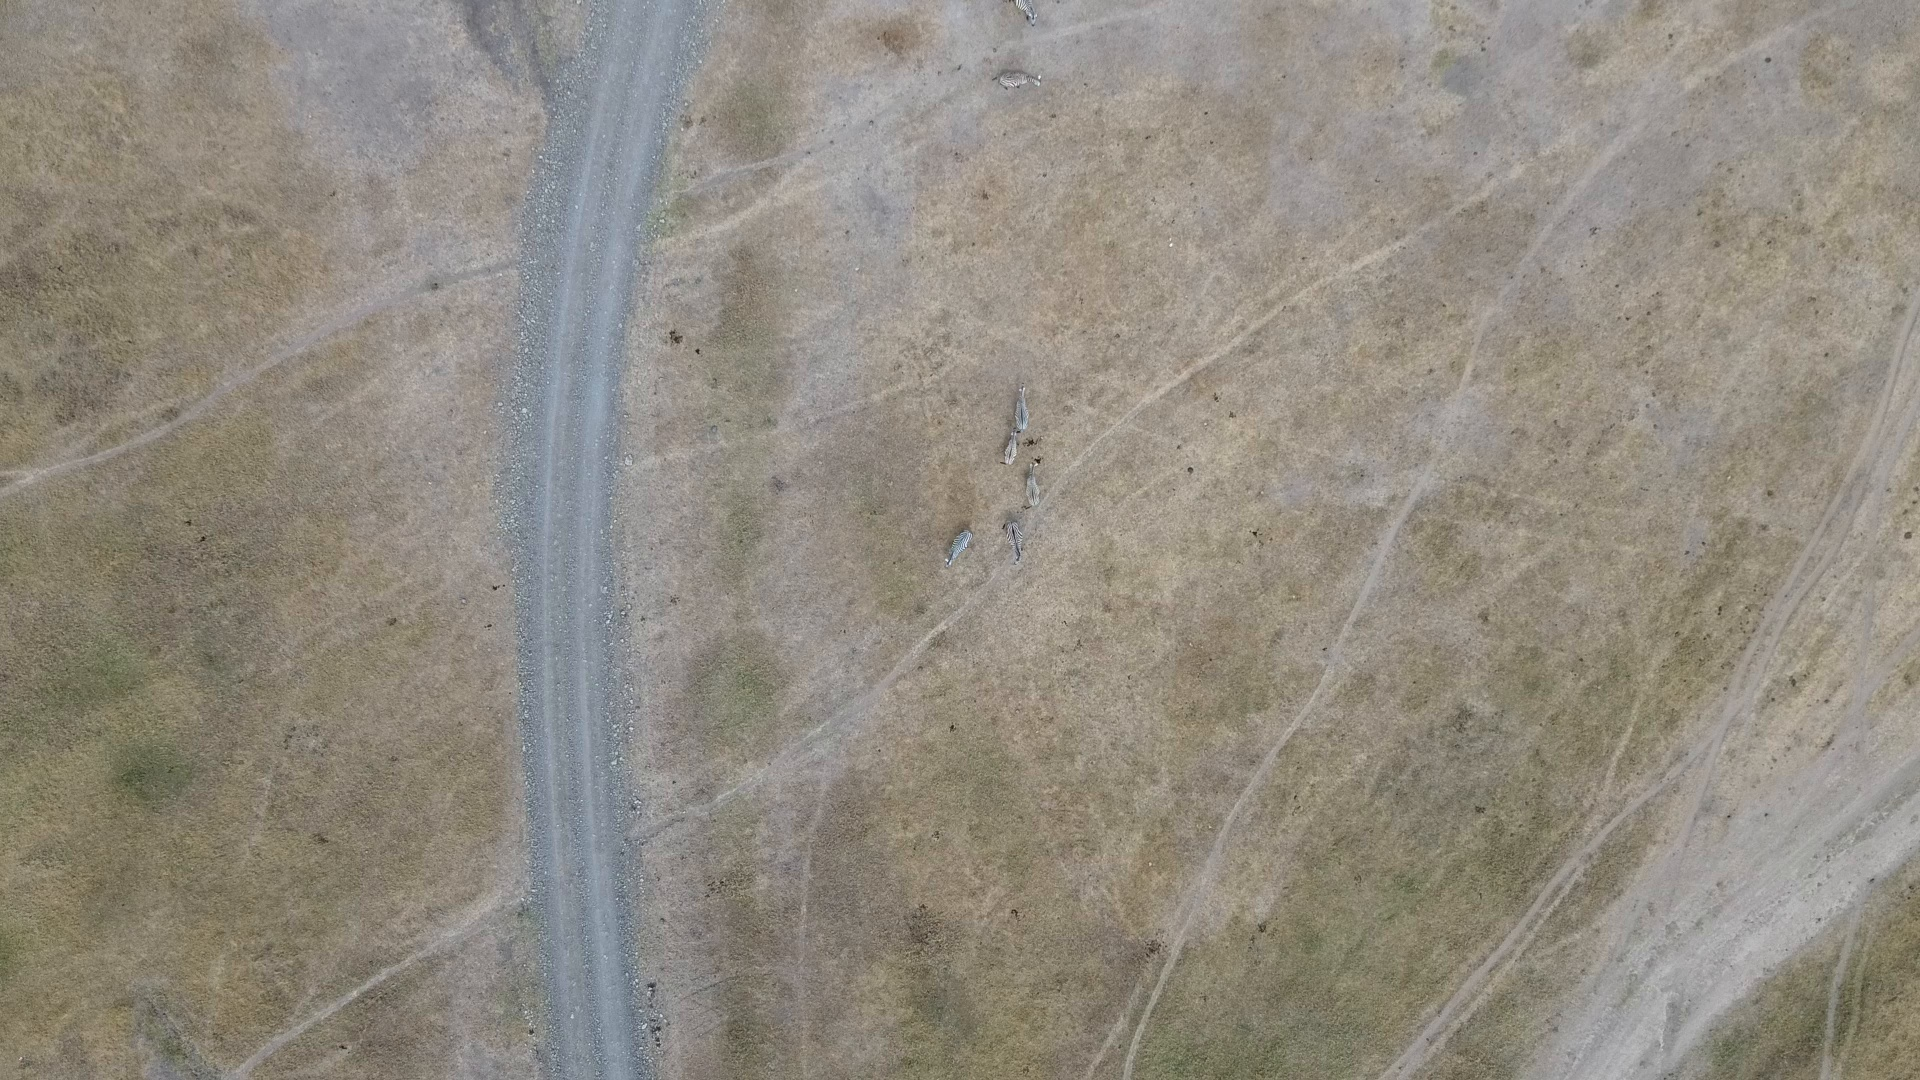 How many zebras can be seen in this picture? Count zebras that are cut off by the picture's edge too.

6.